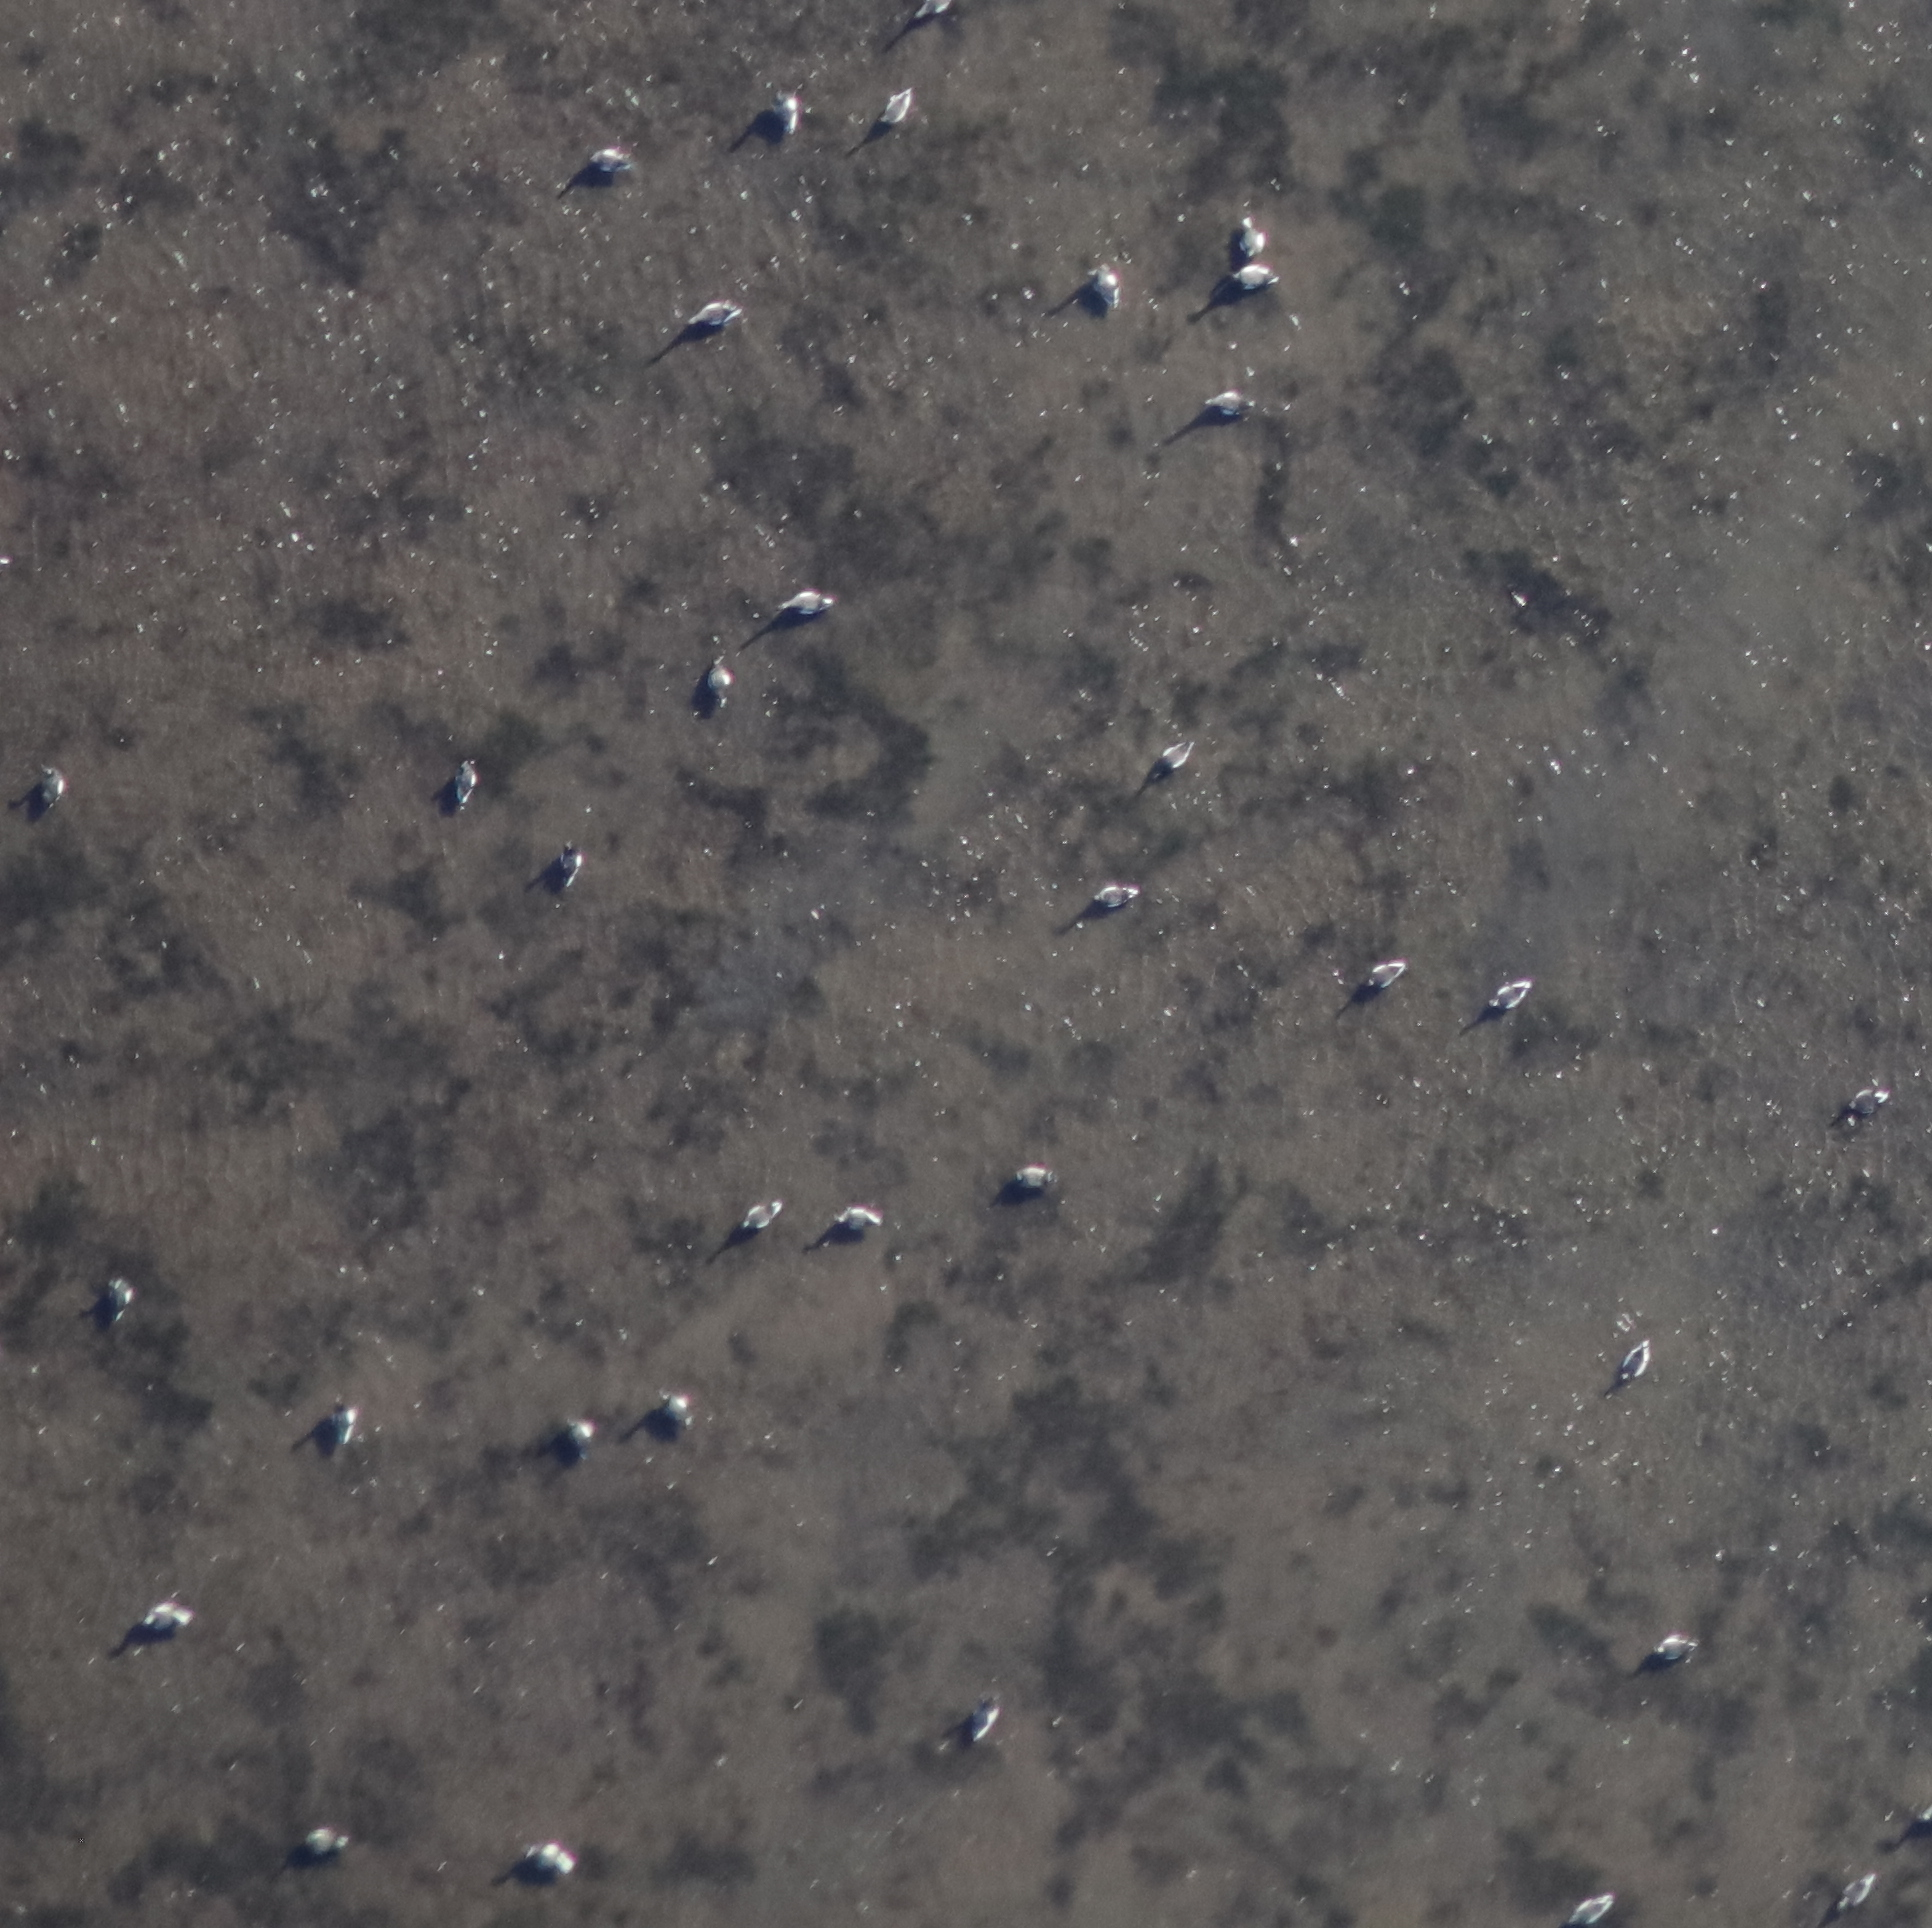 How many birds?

34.